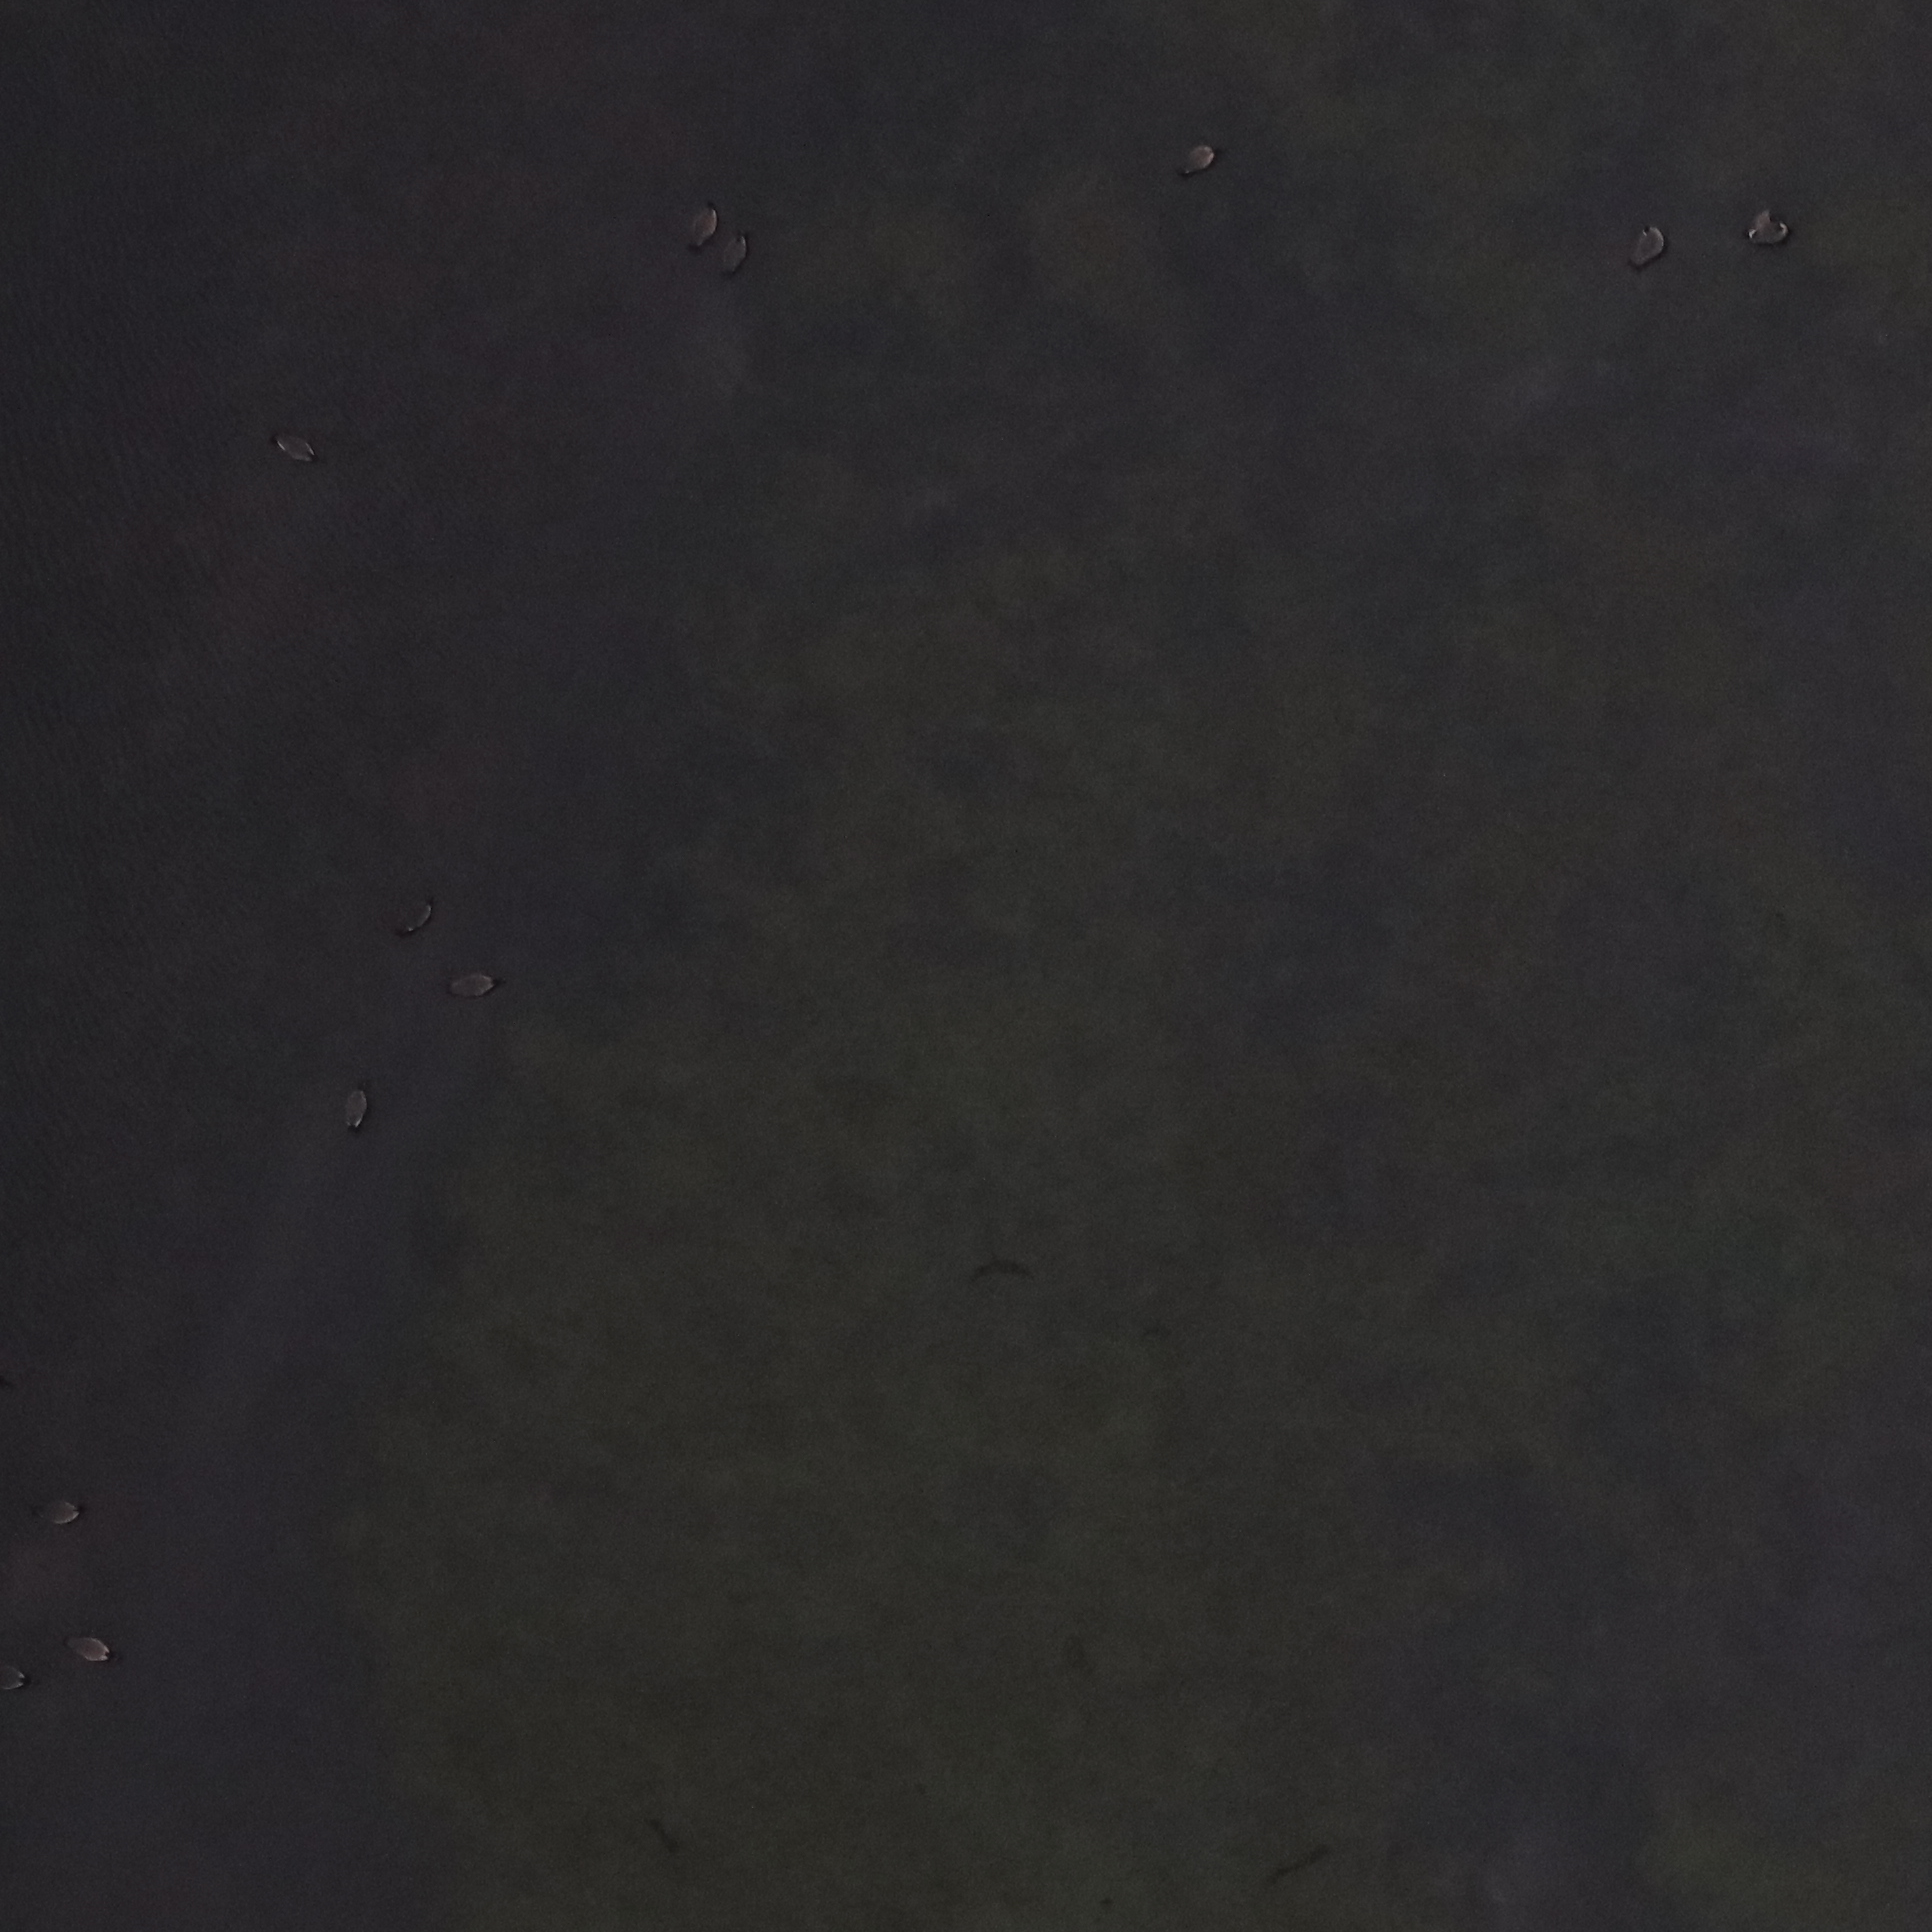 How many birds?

12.